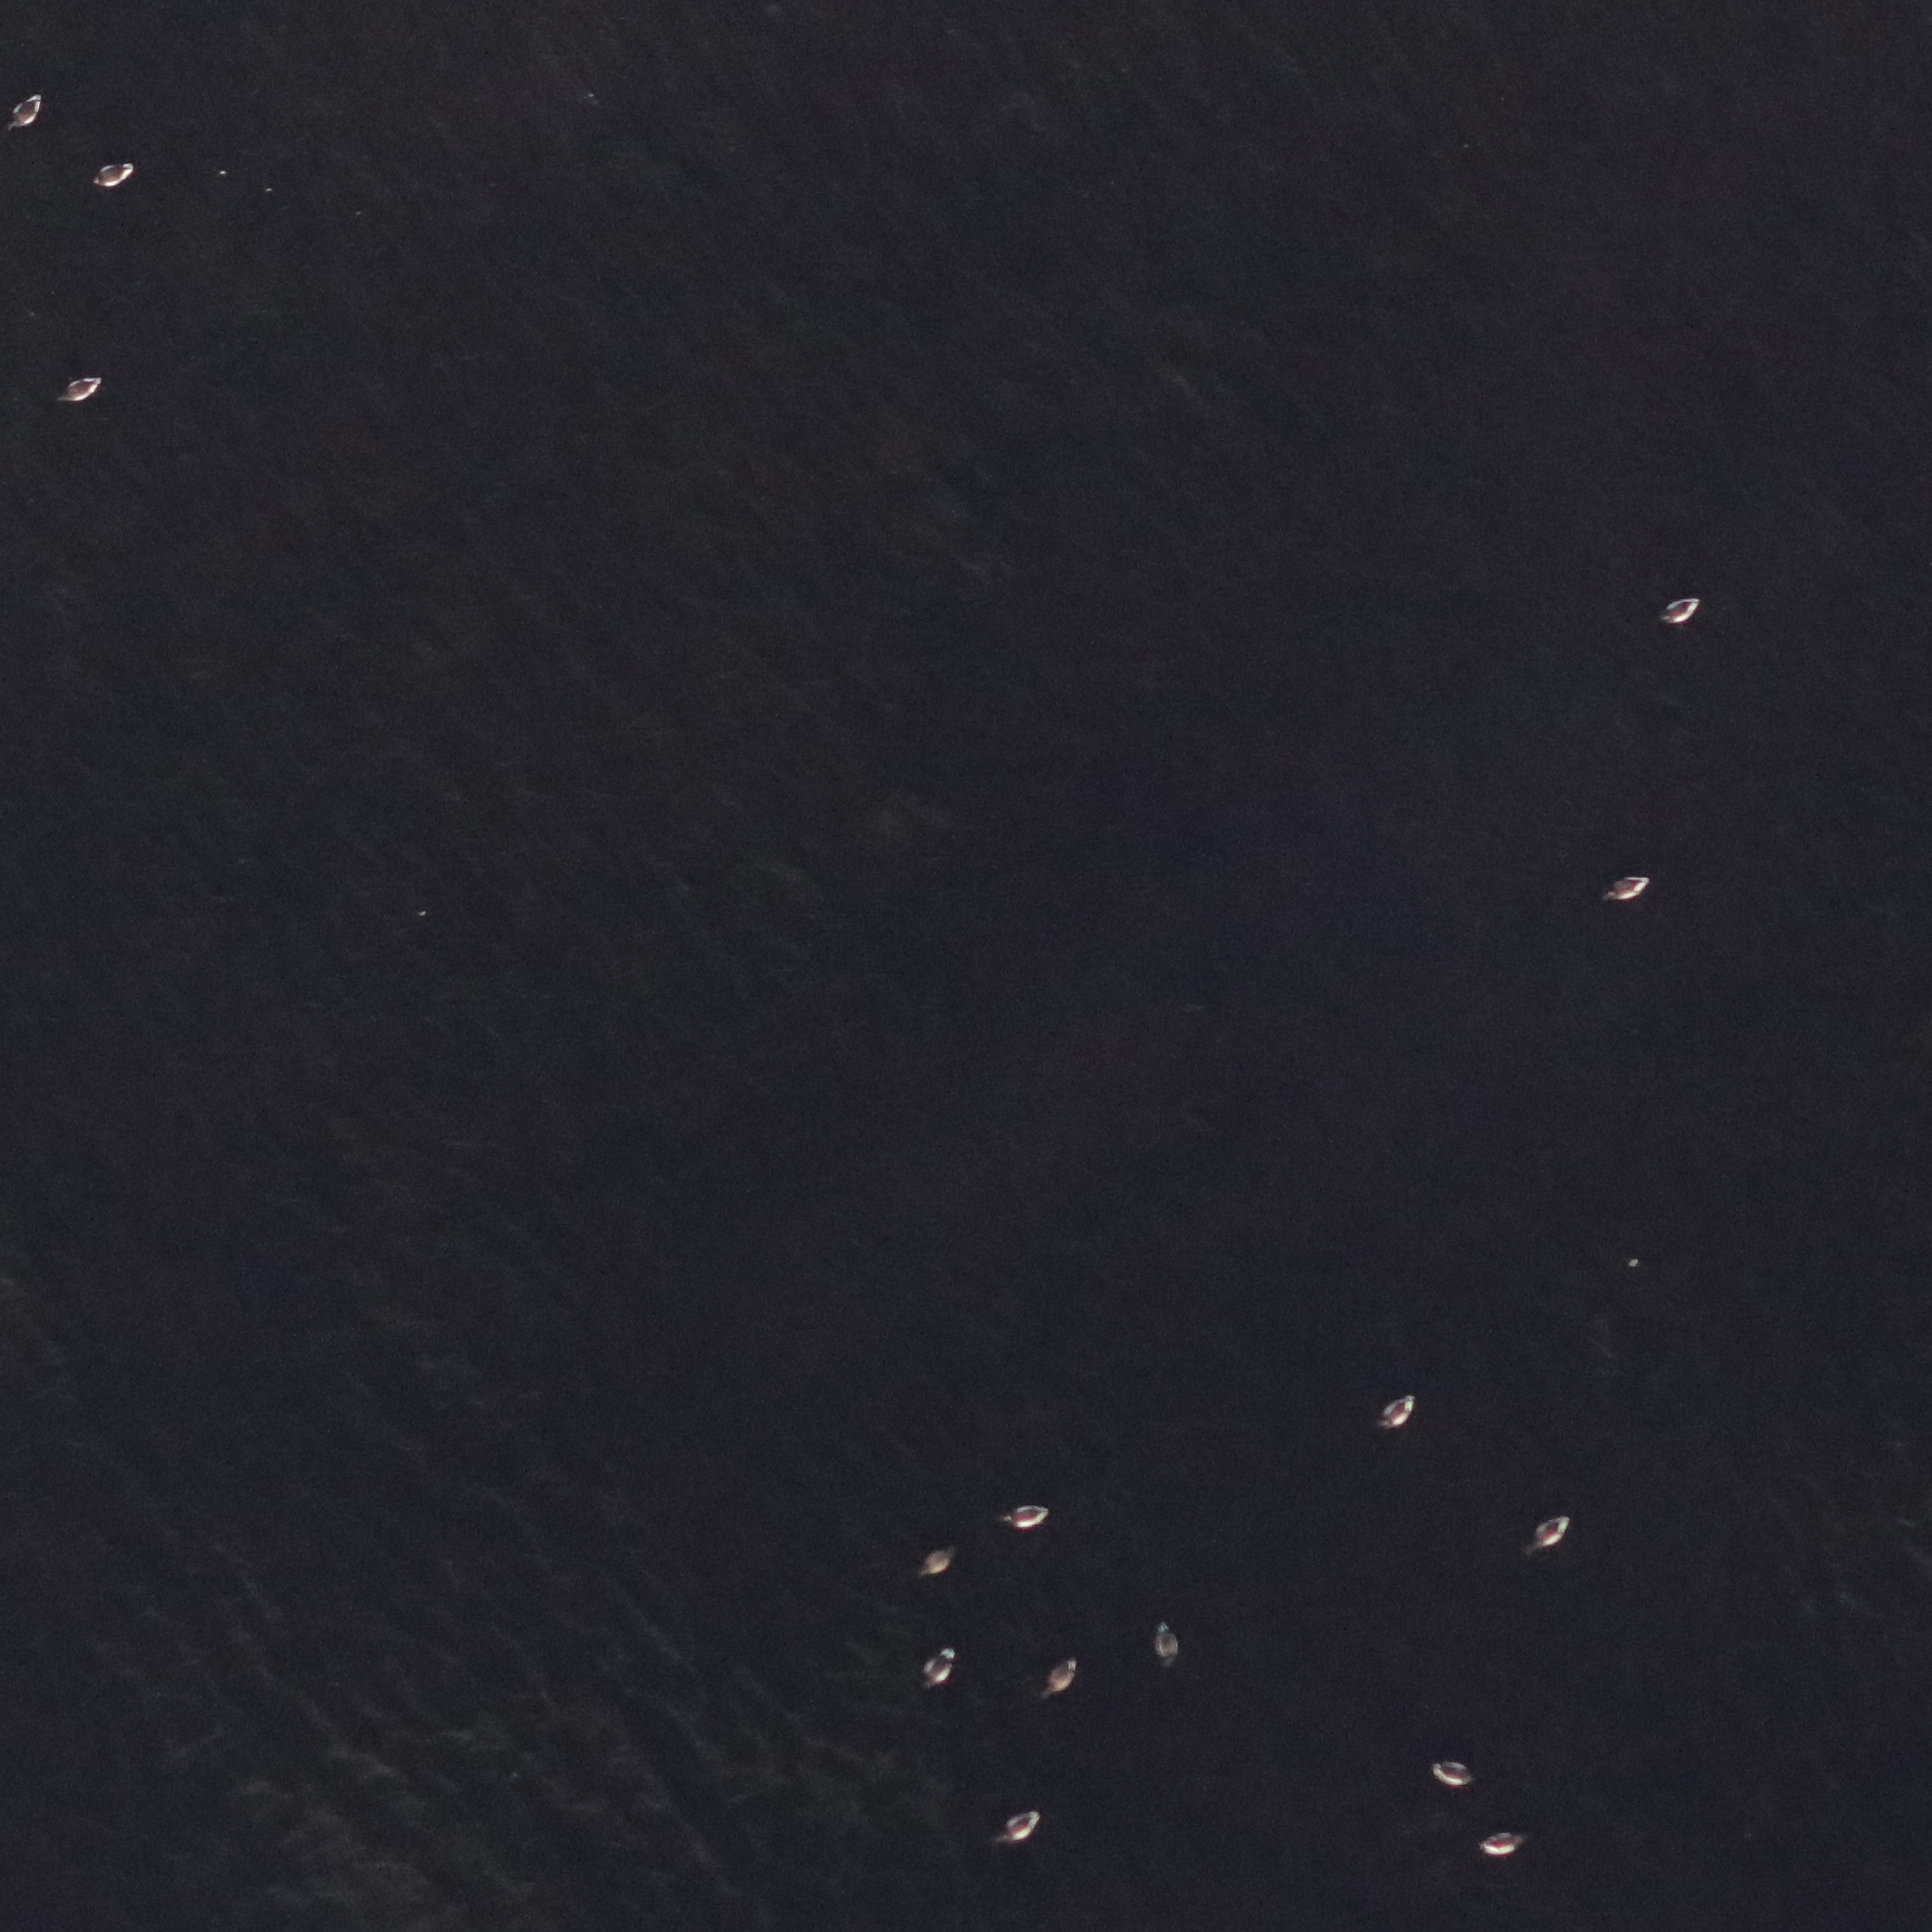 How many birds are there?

15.